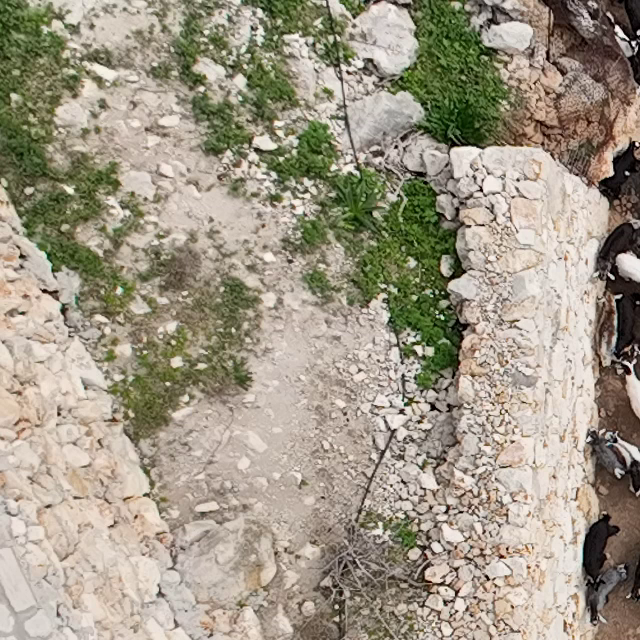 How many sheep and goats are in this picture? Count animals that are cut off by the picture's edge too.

15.